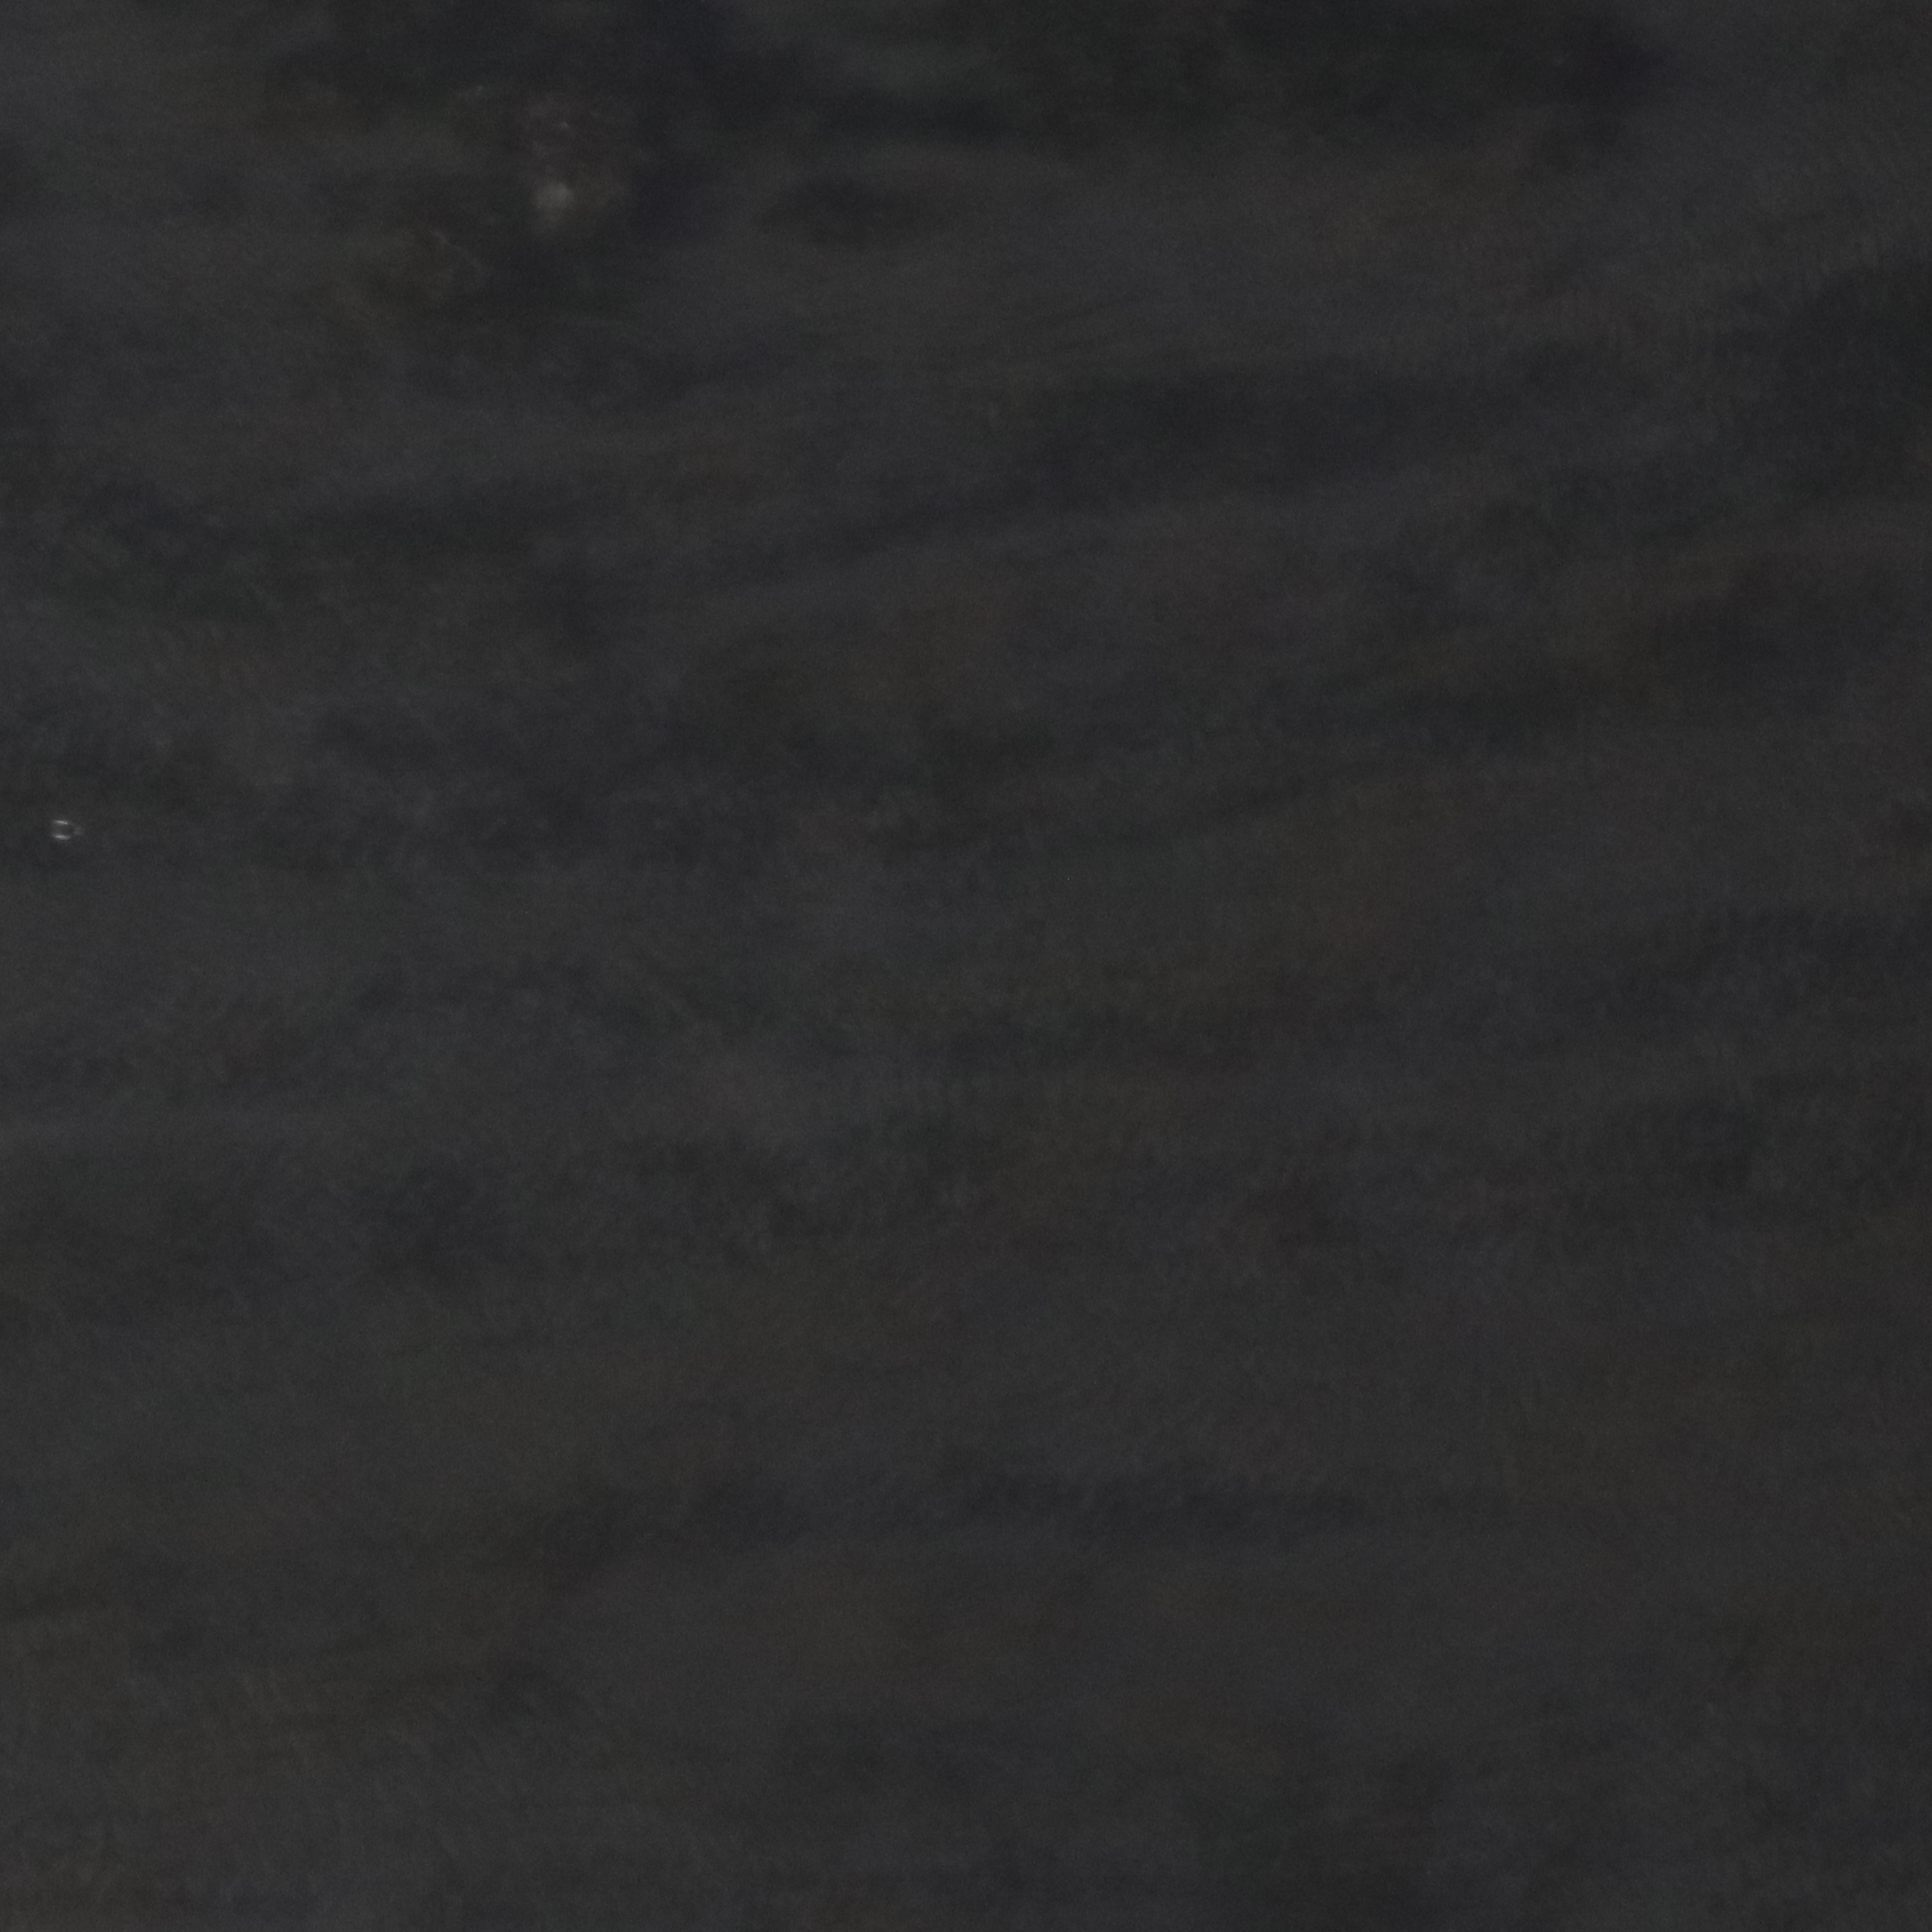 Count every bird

1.